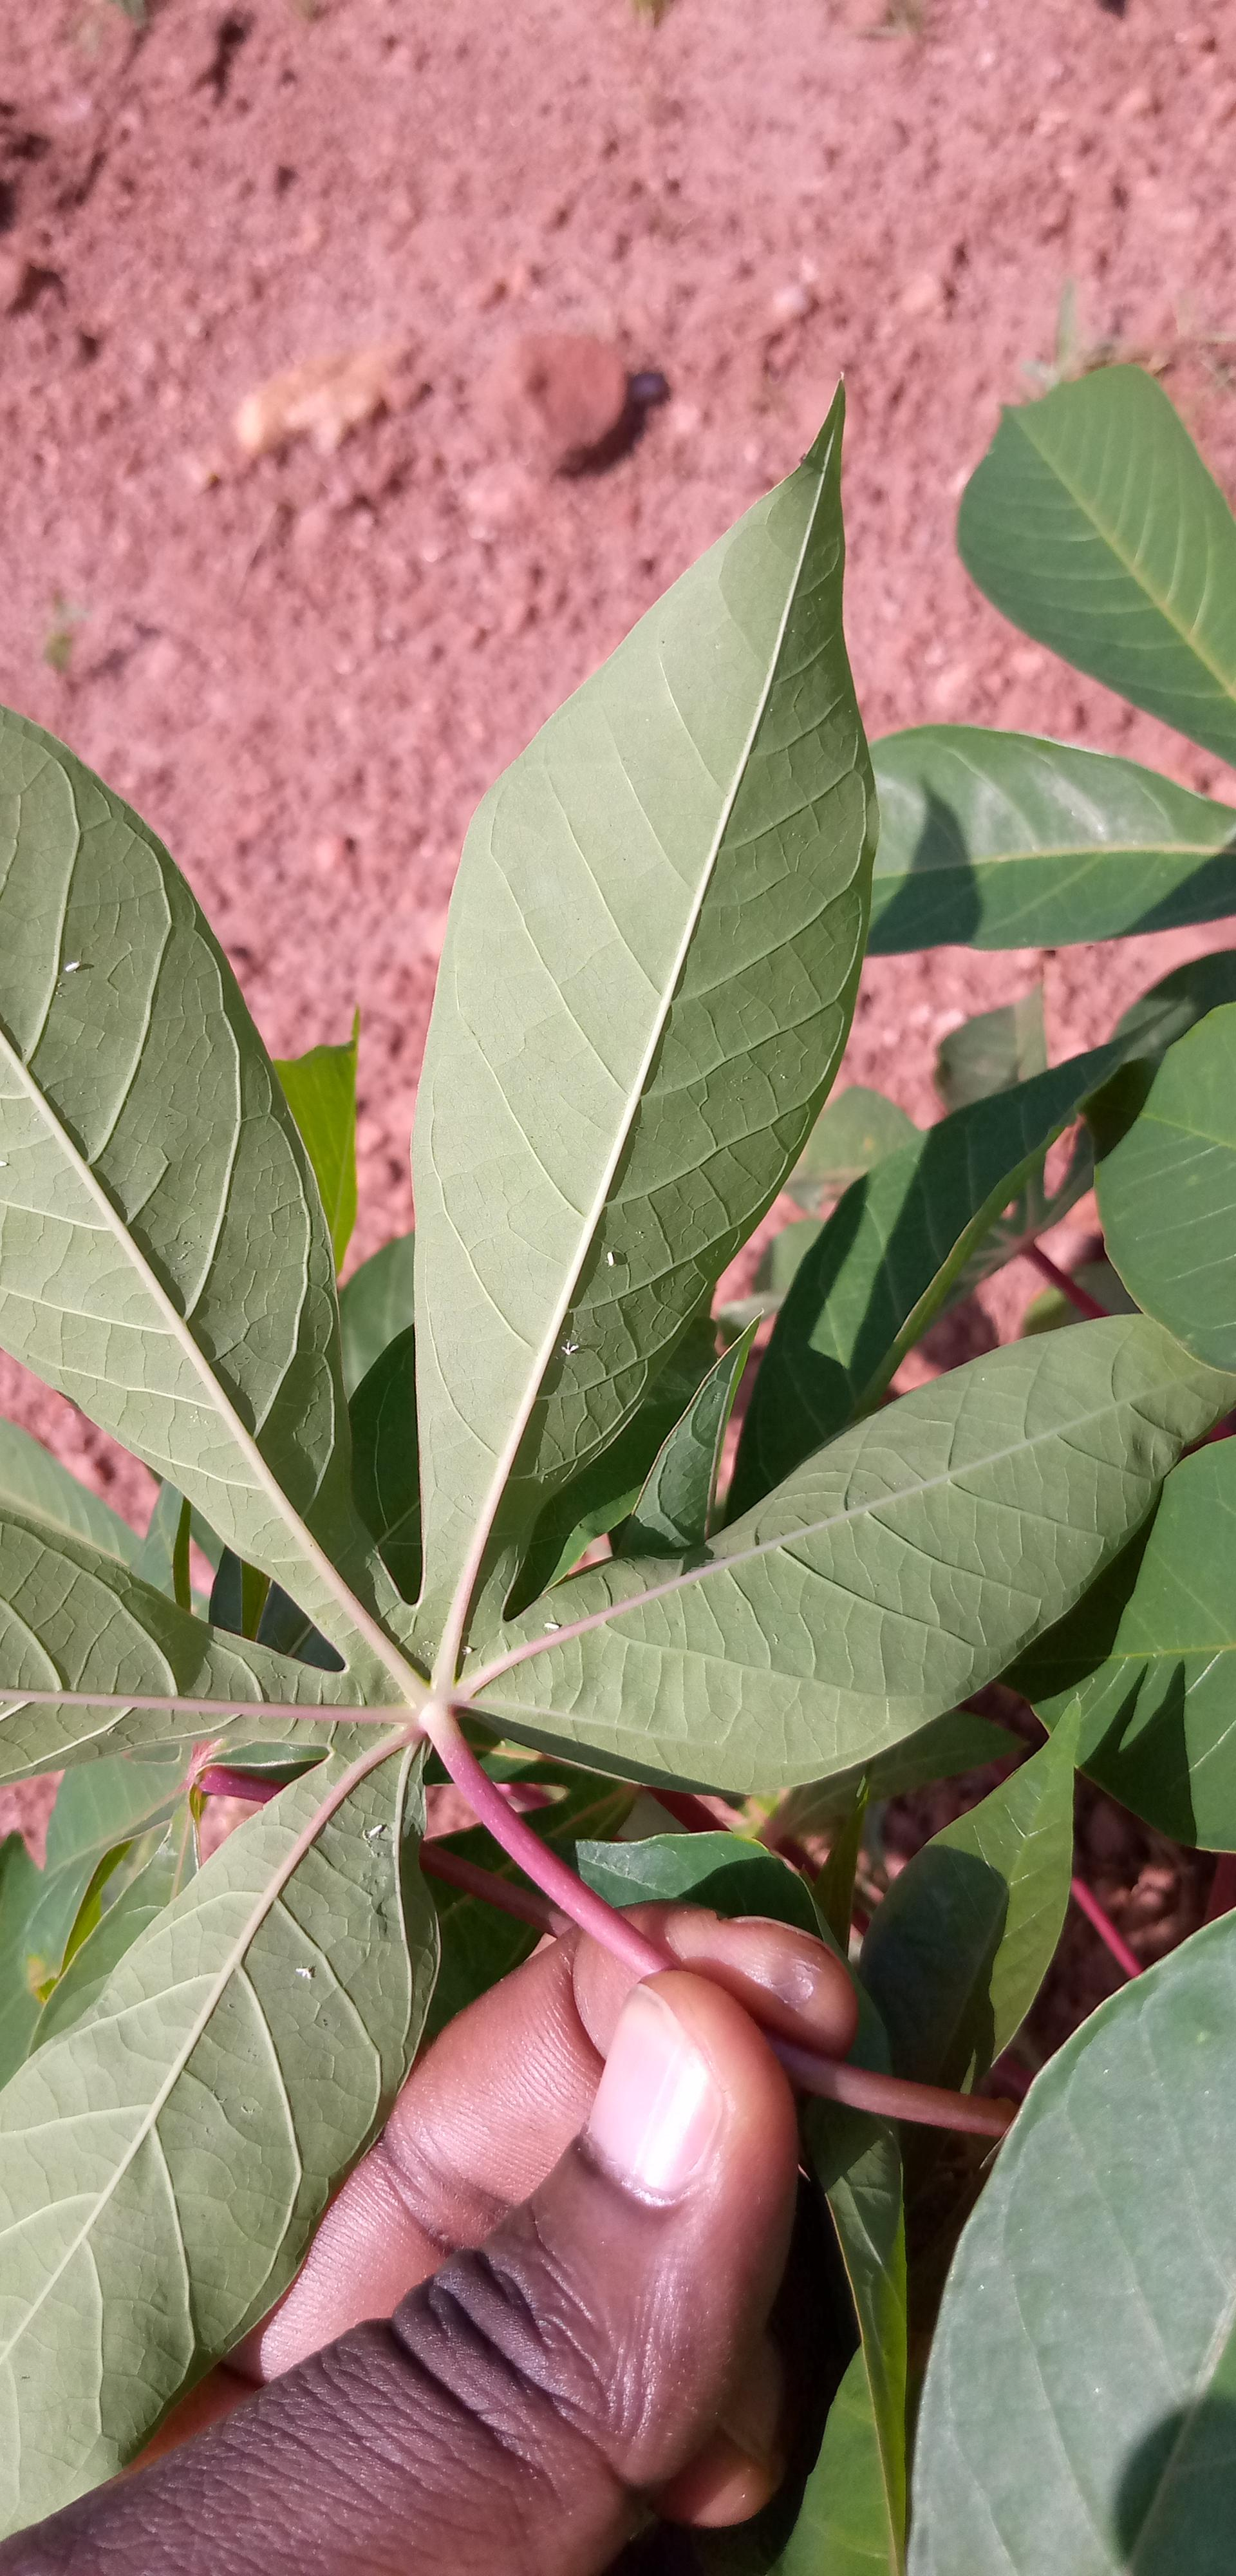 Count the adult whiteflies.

8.